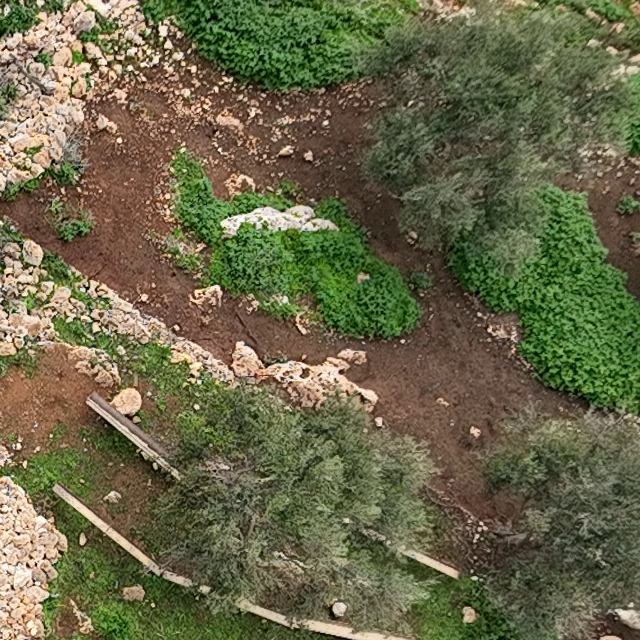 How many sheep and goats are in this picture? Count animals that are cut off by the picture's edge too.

0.